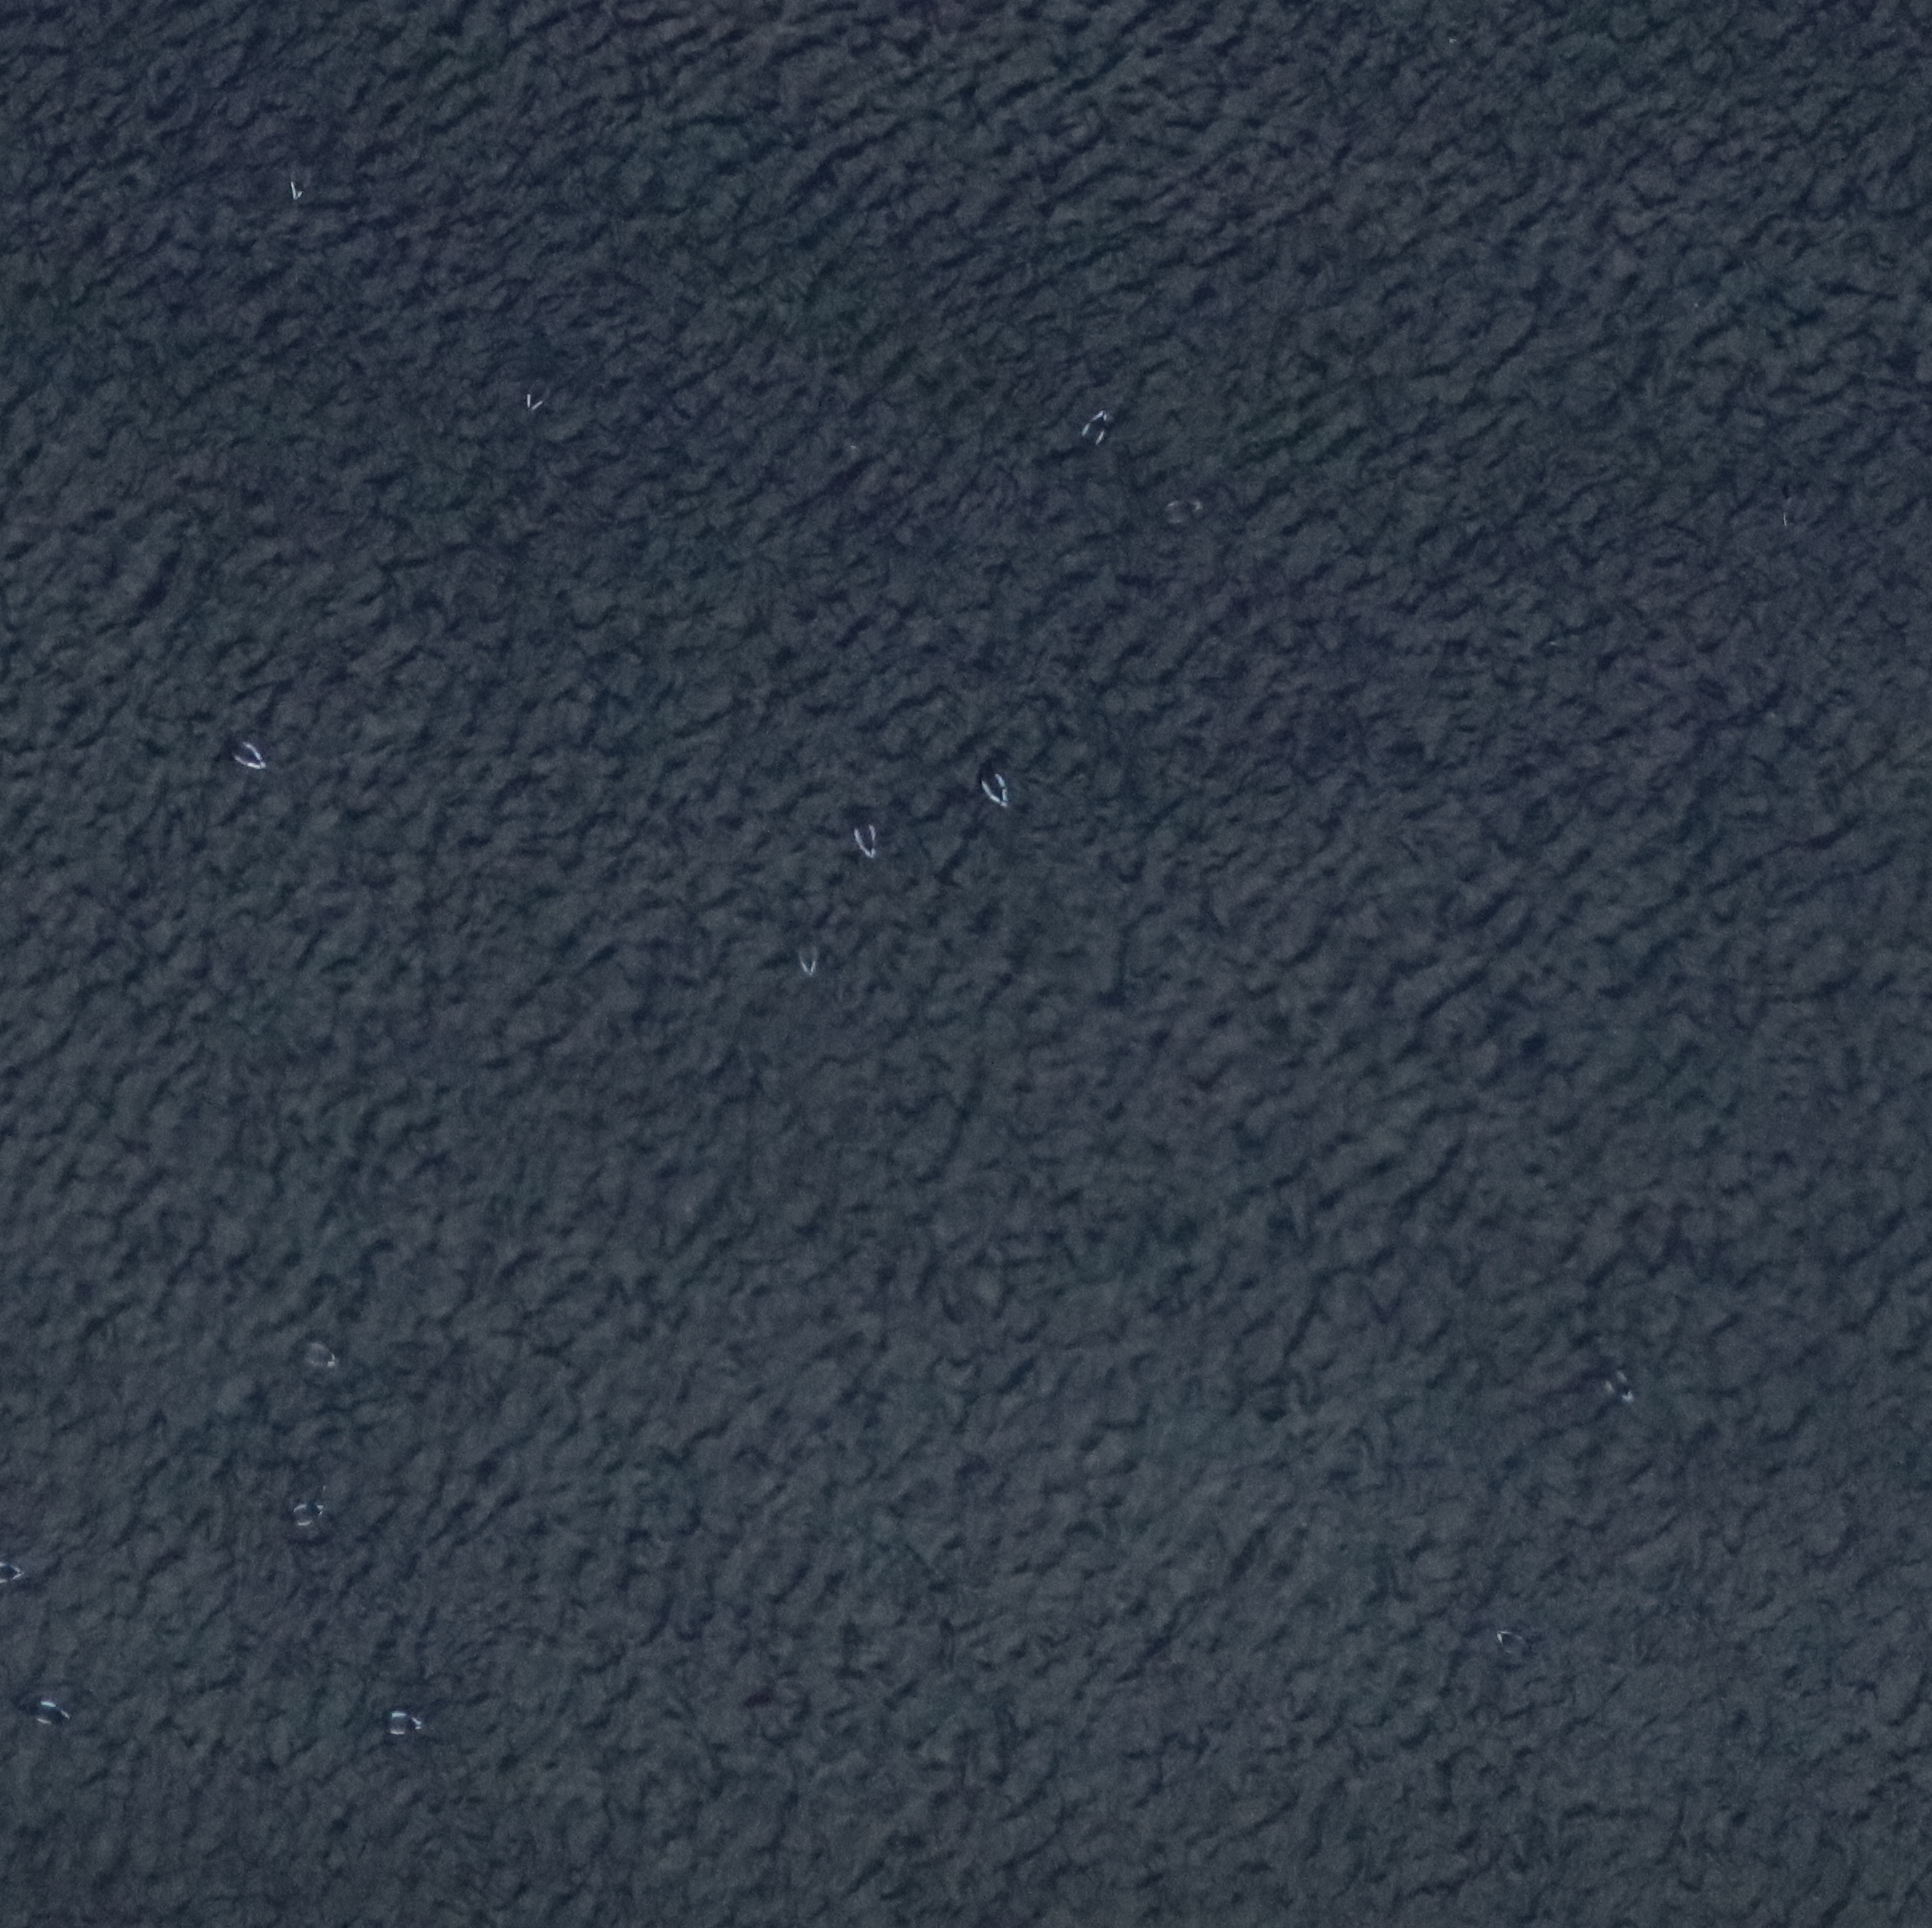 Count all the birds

15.